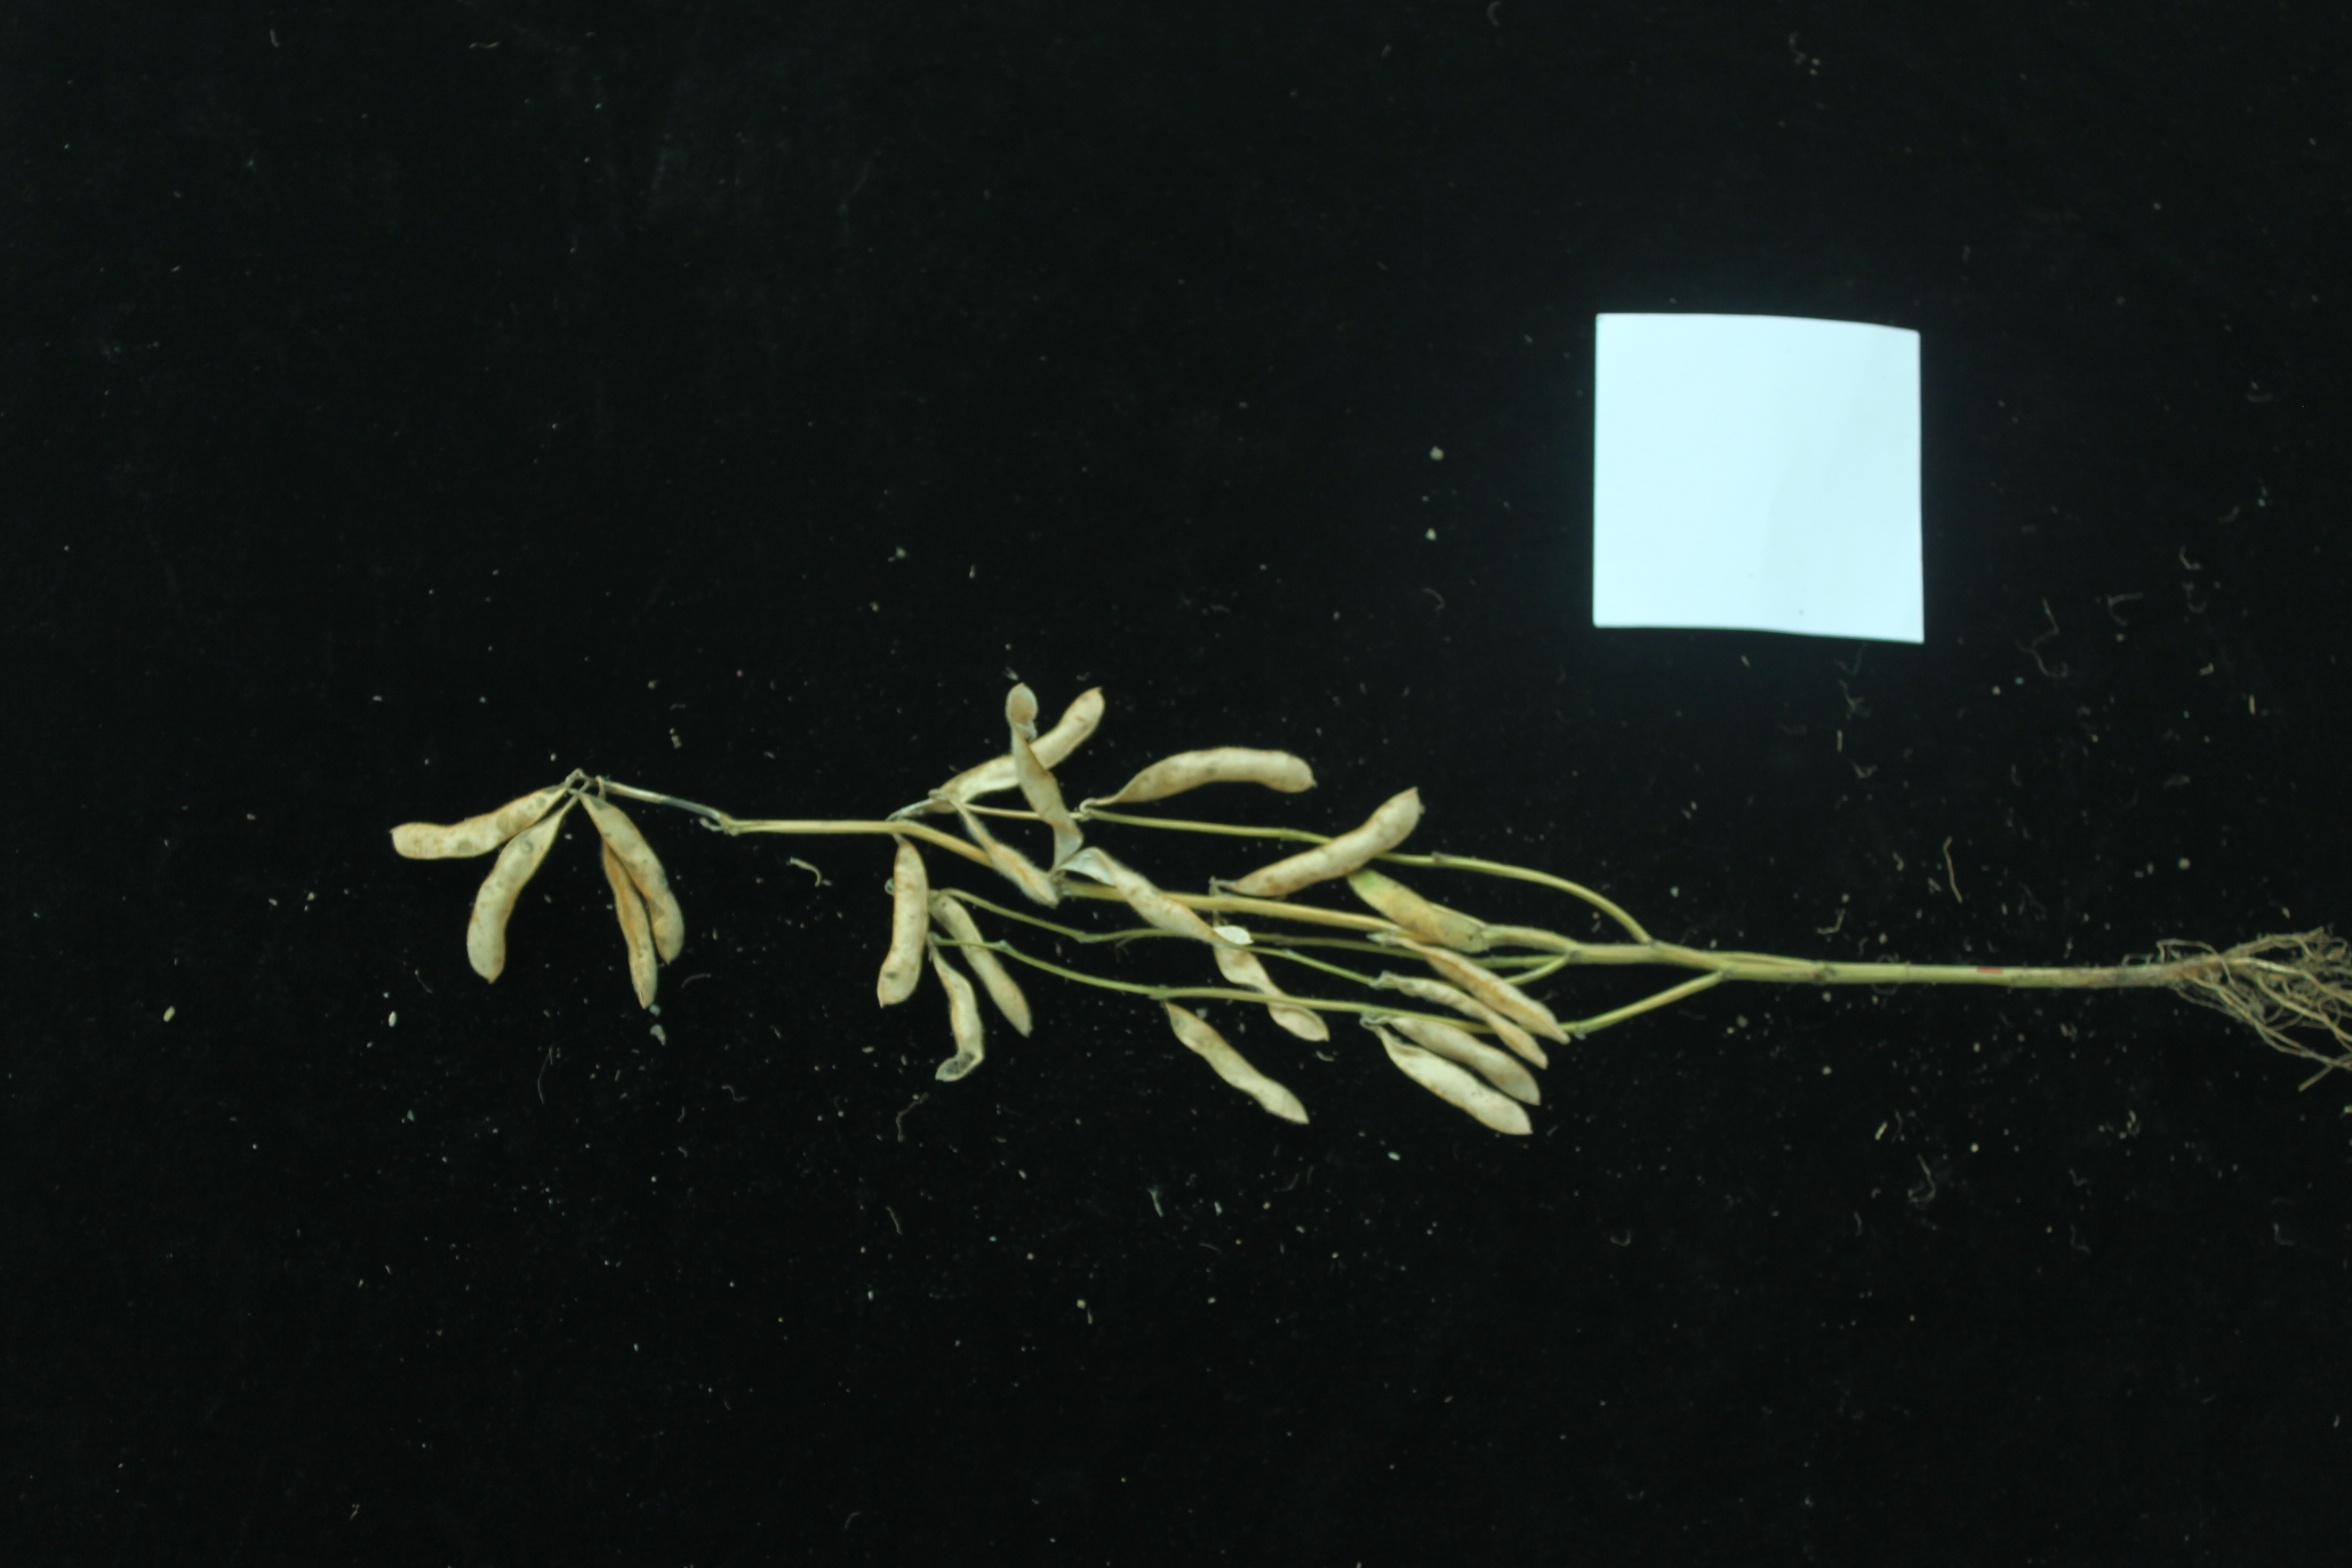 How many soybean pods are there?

20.